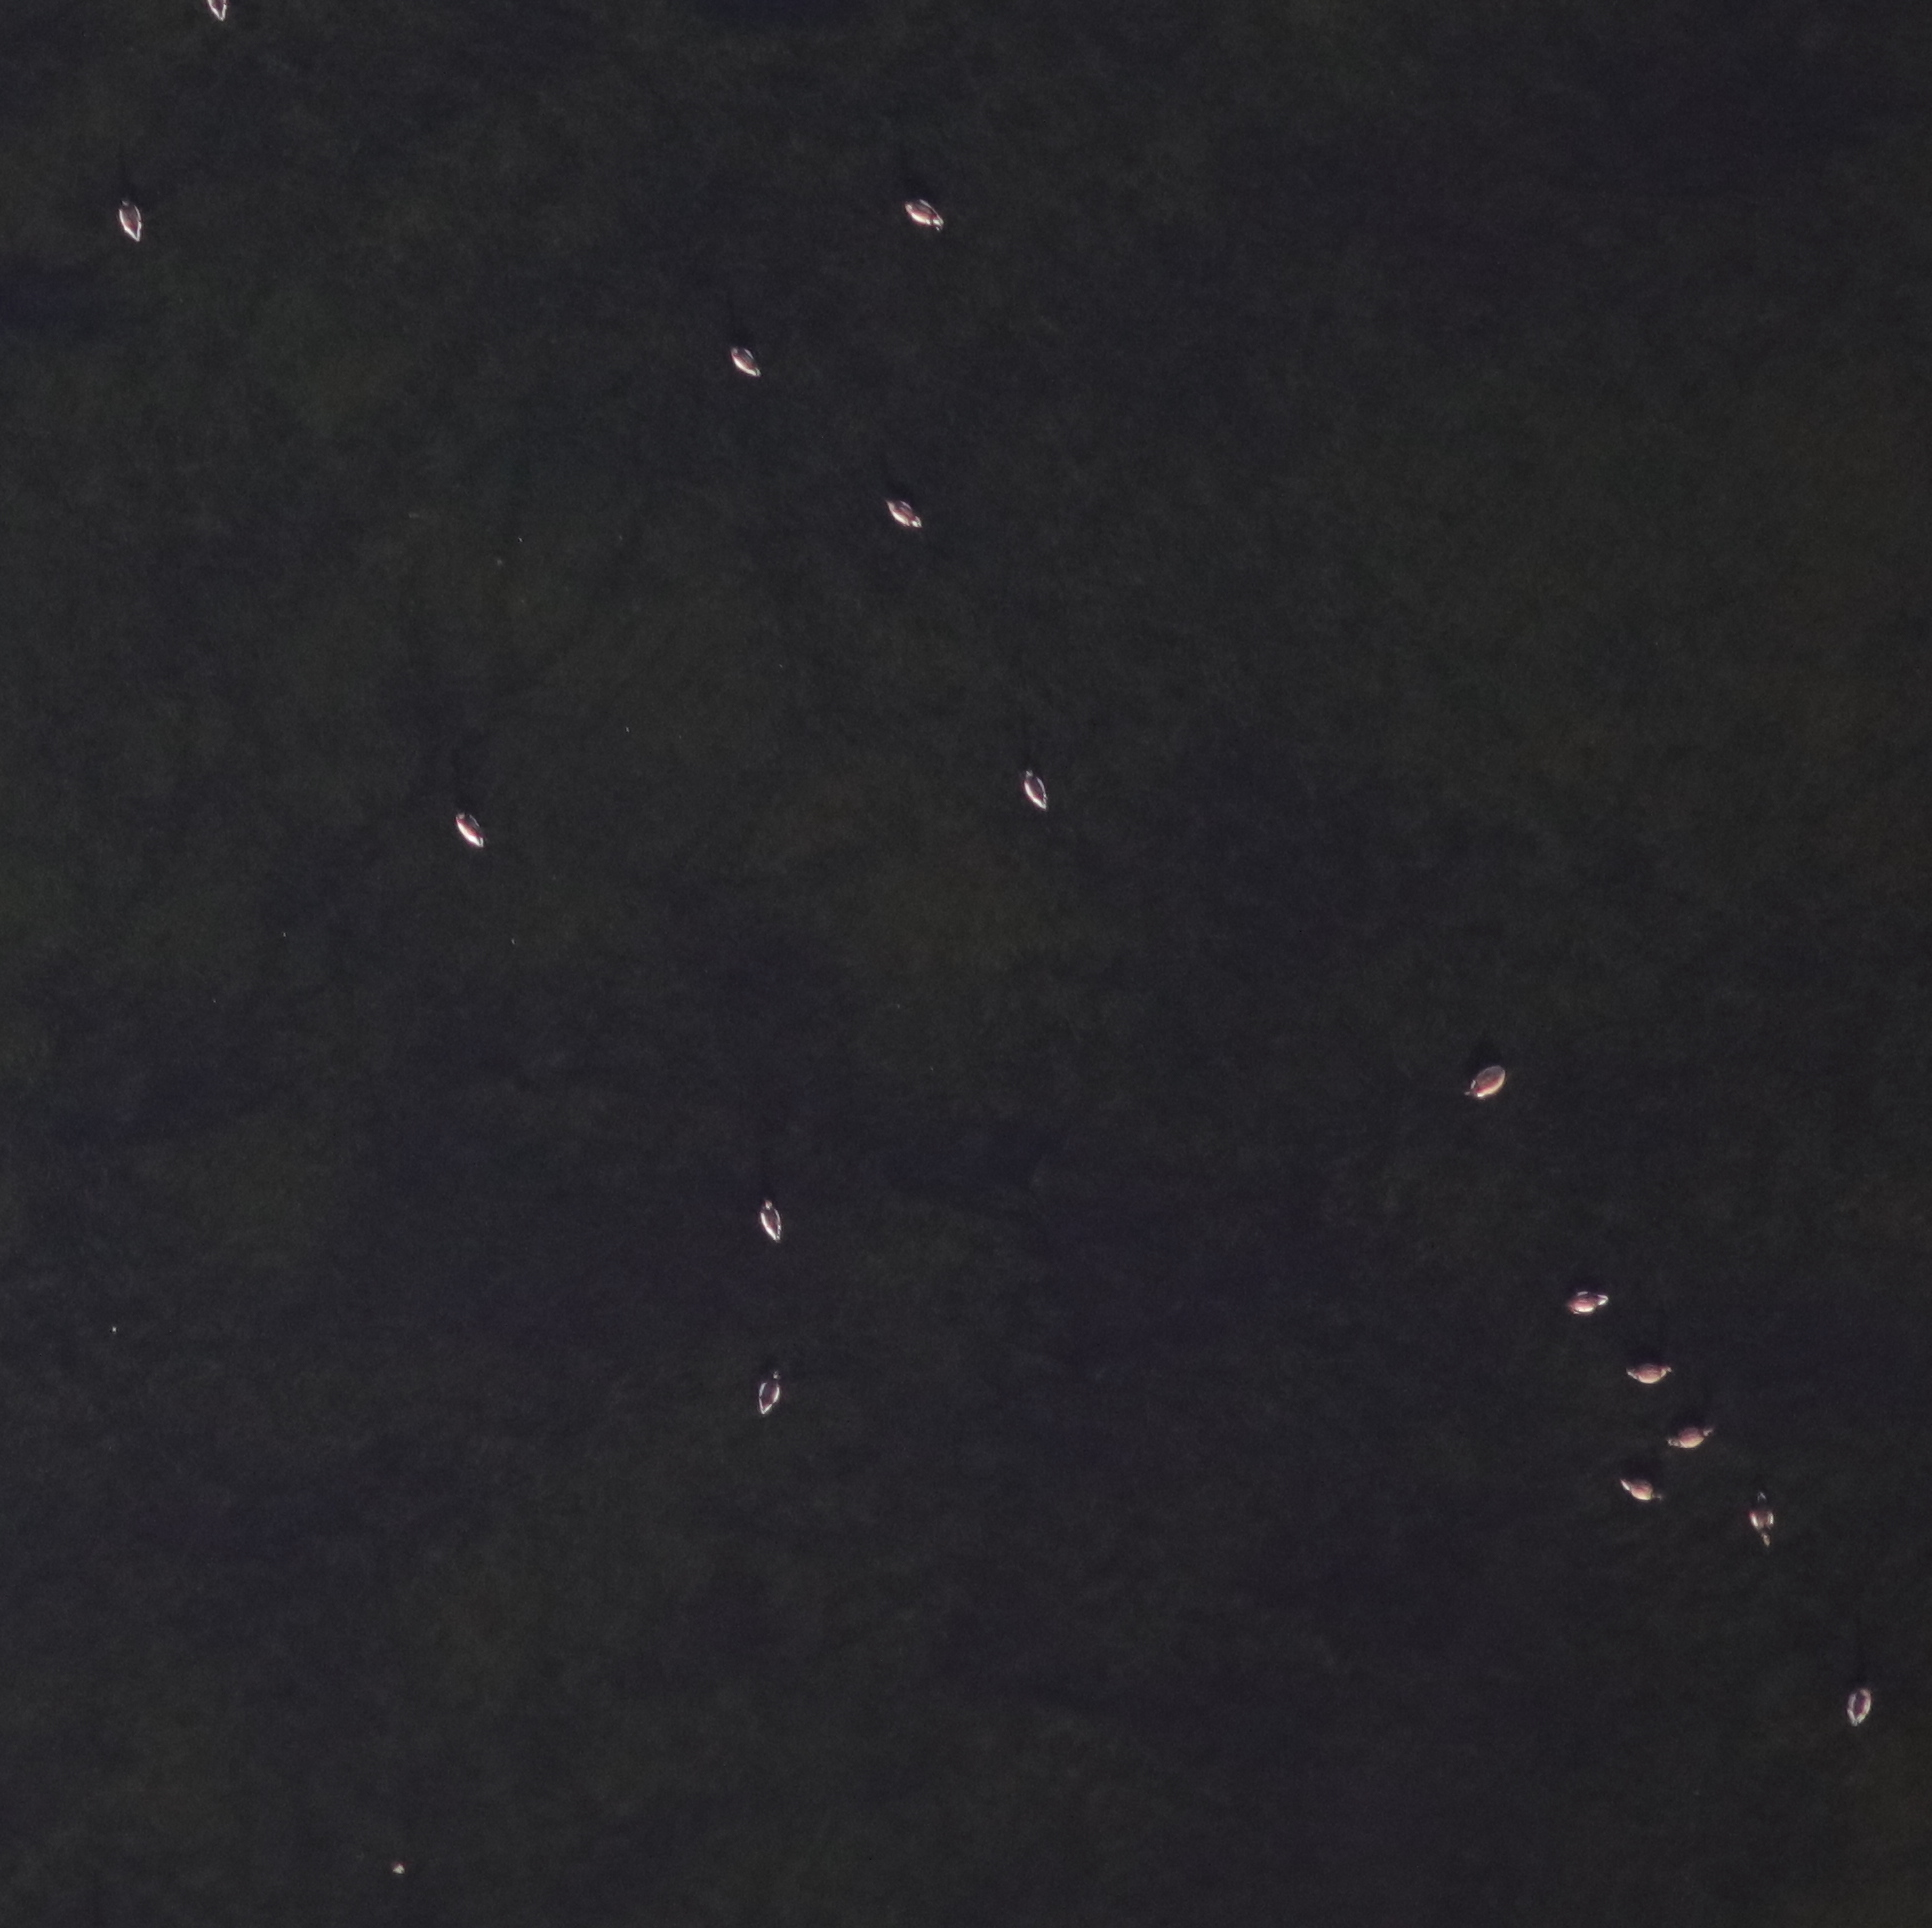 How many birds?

15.